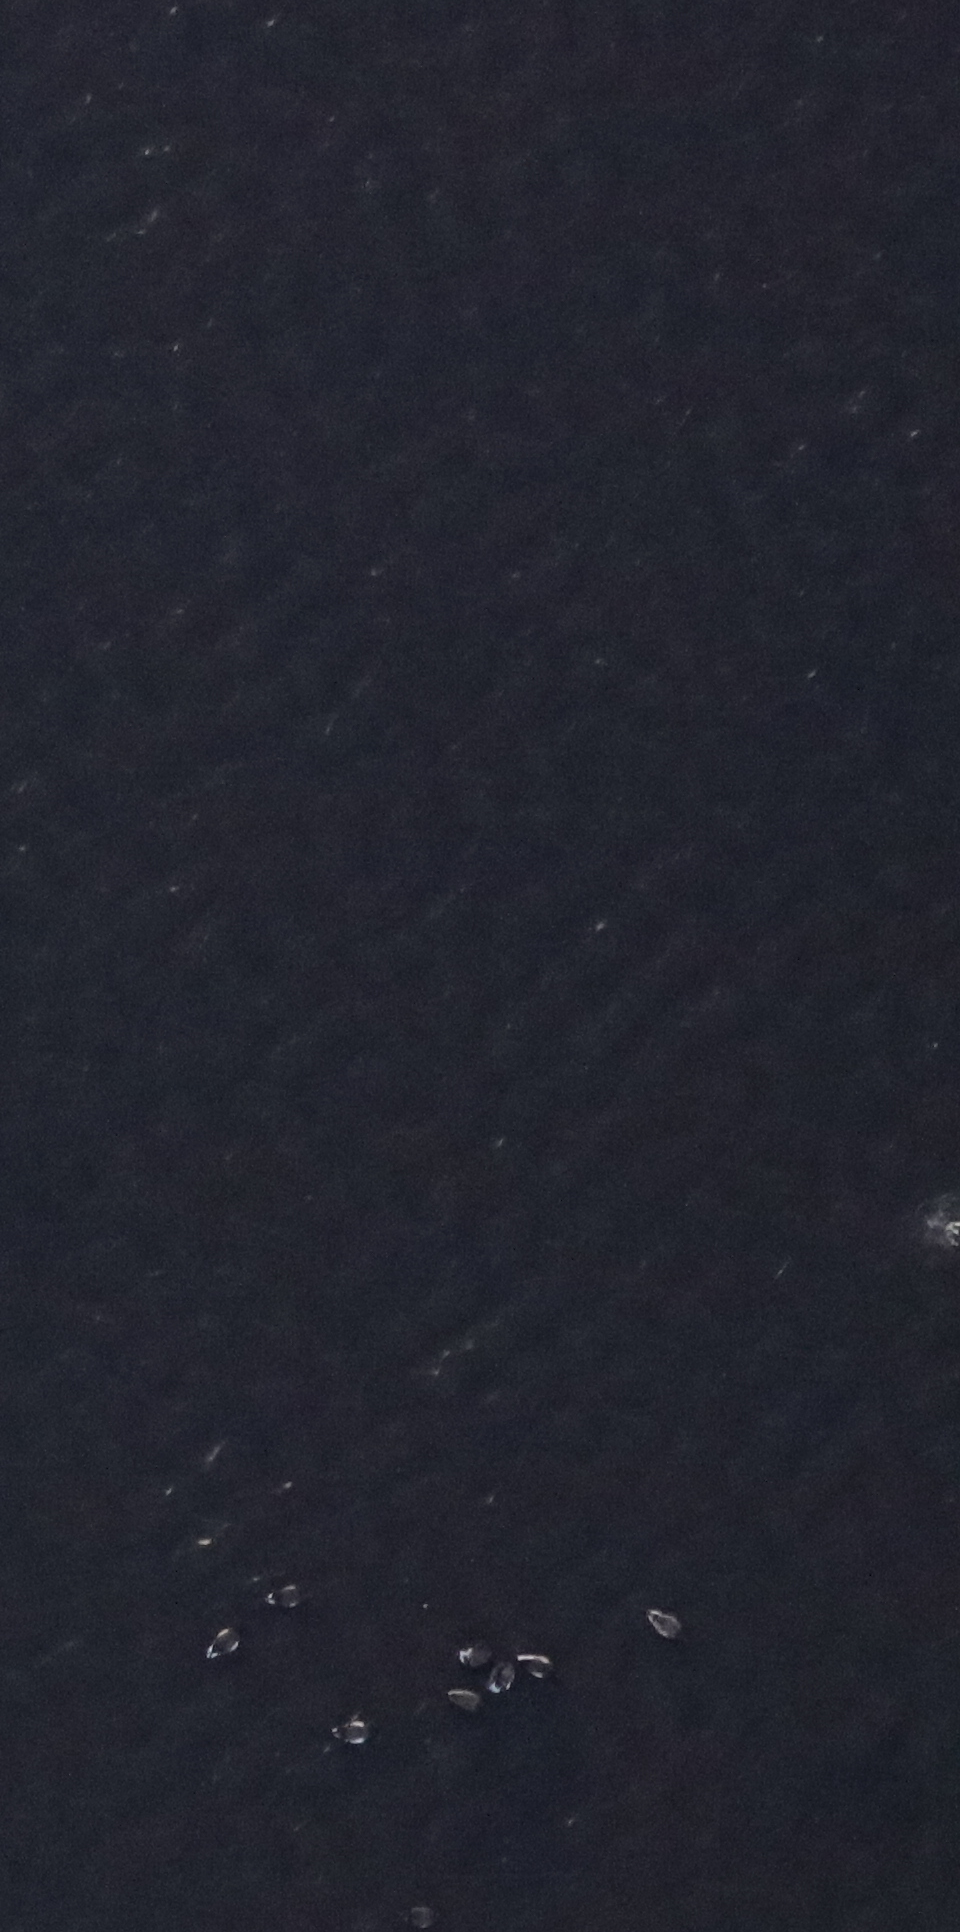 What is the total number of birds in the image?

9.